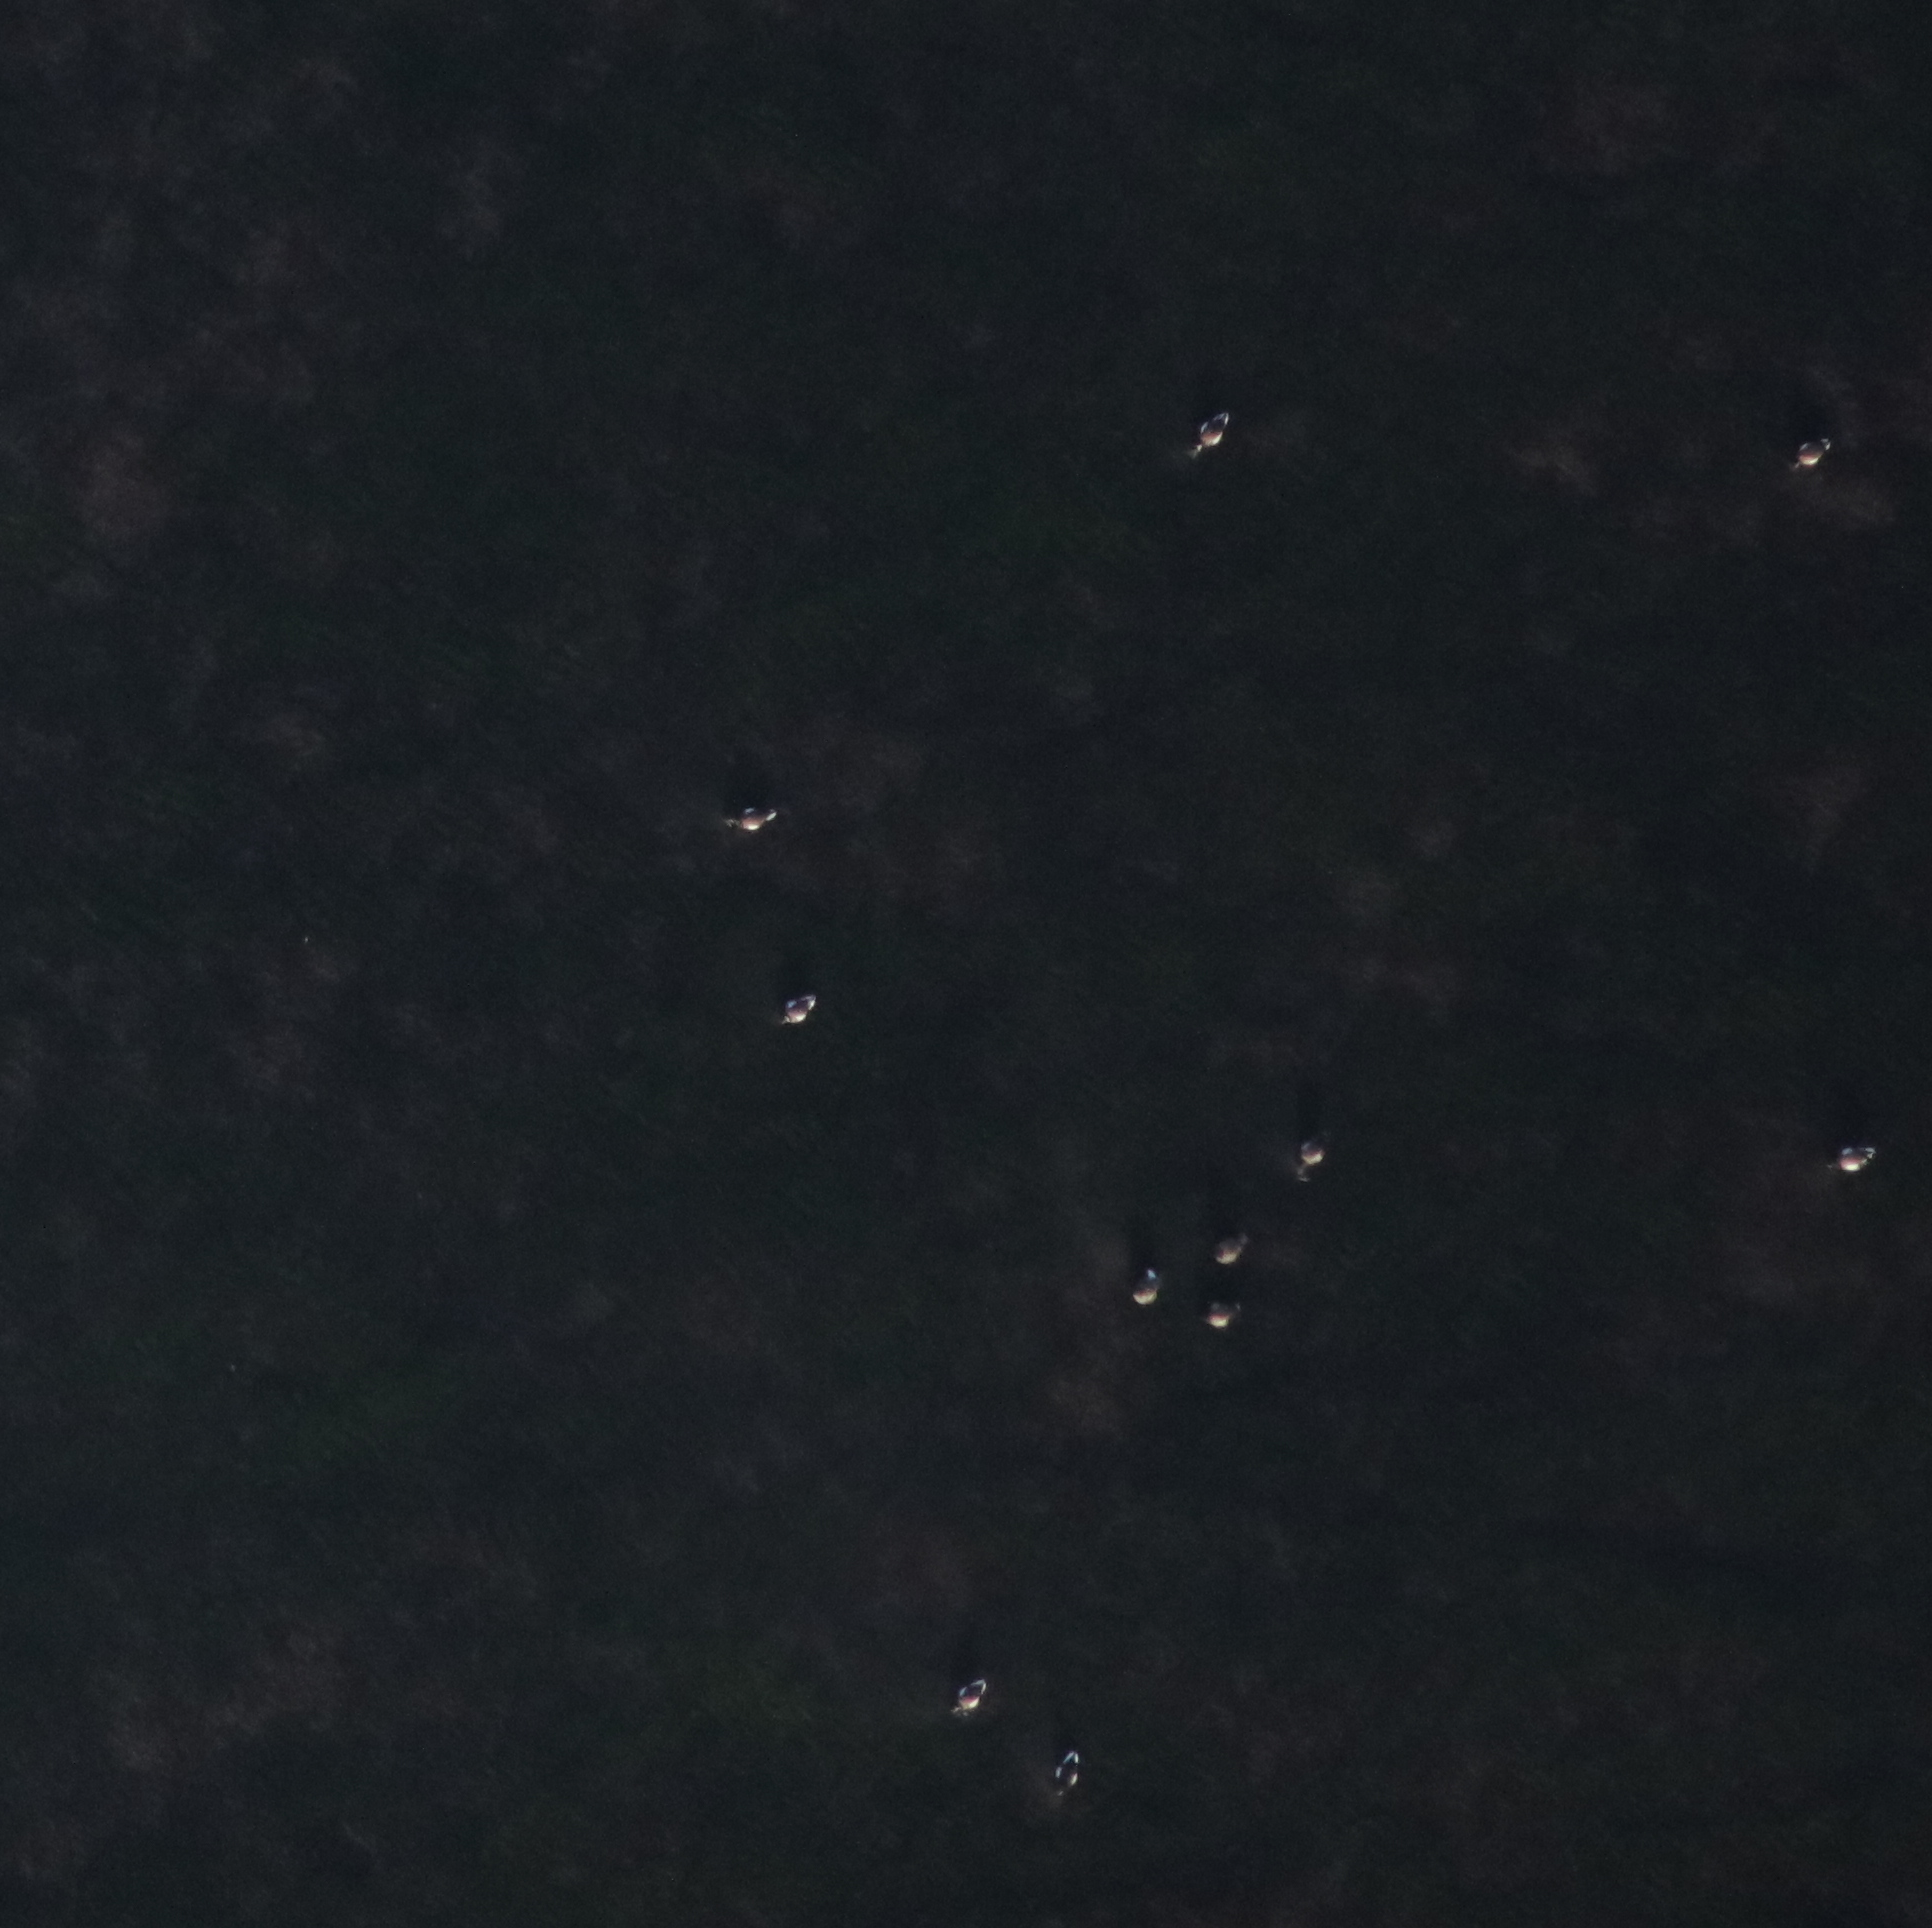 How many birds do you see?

11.